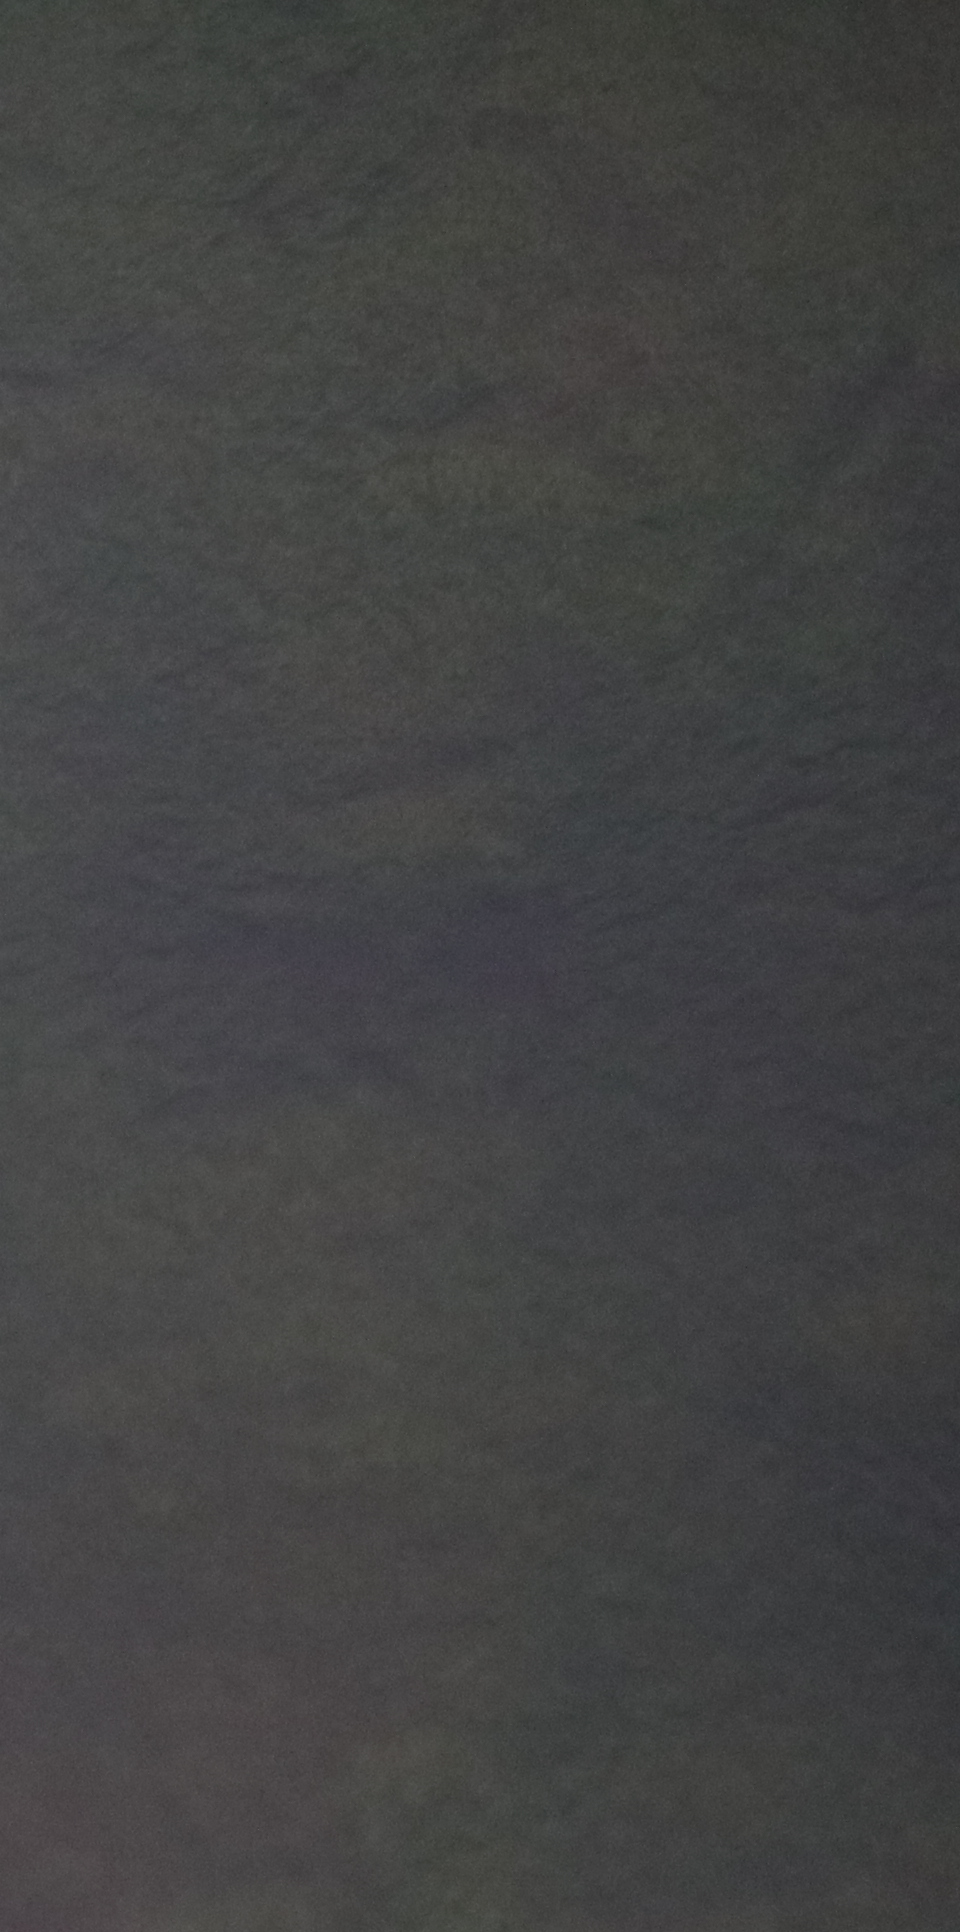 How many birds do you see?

0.